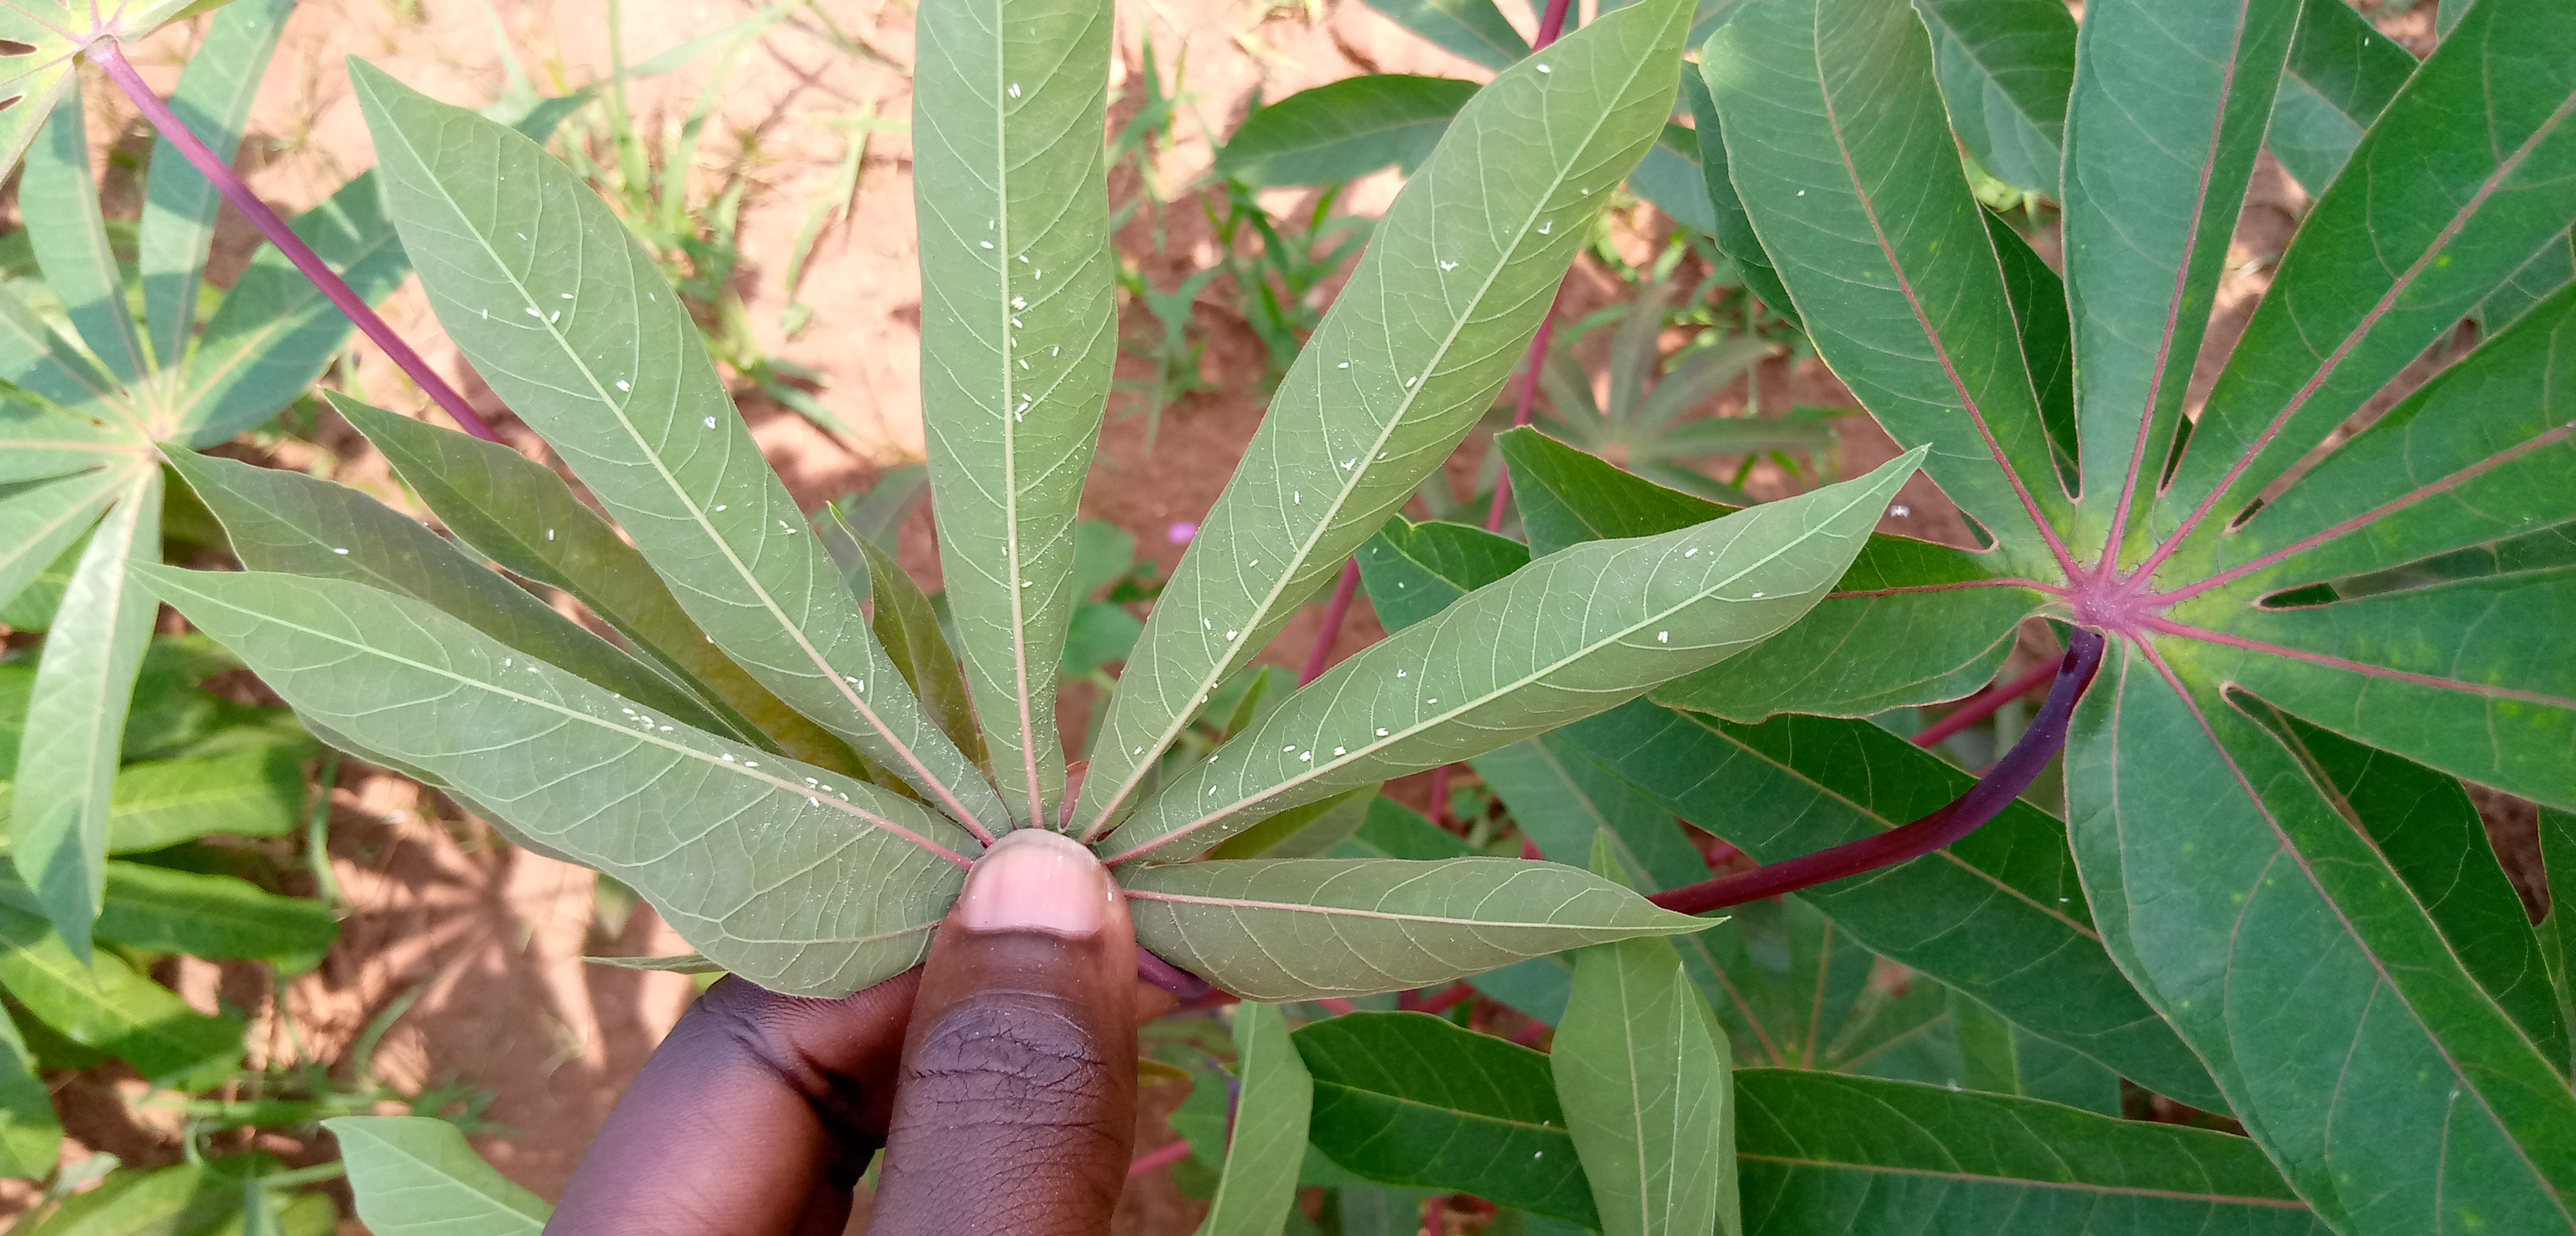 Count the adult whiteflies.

59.